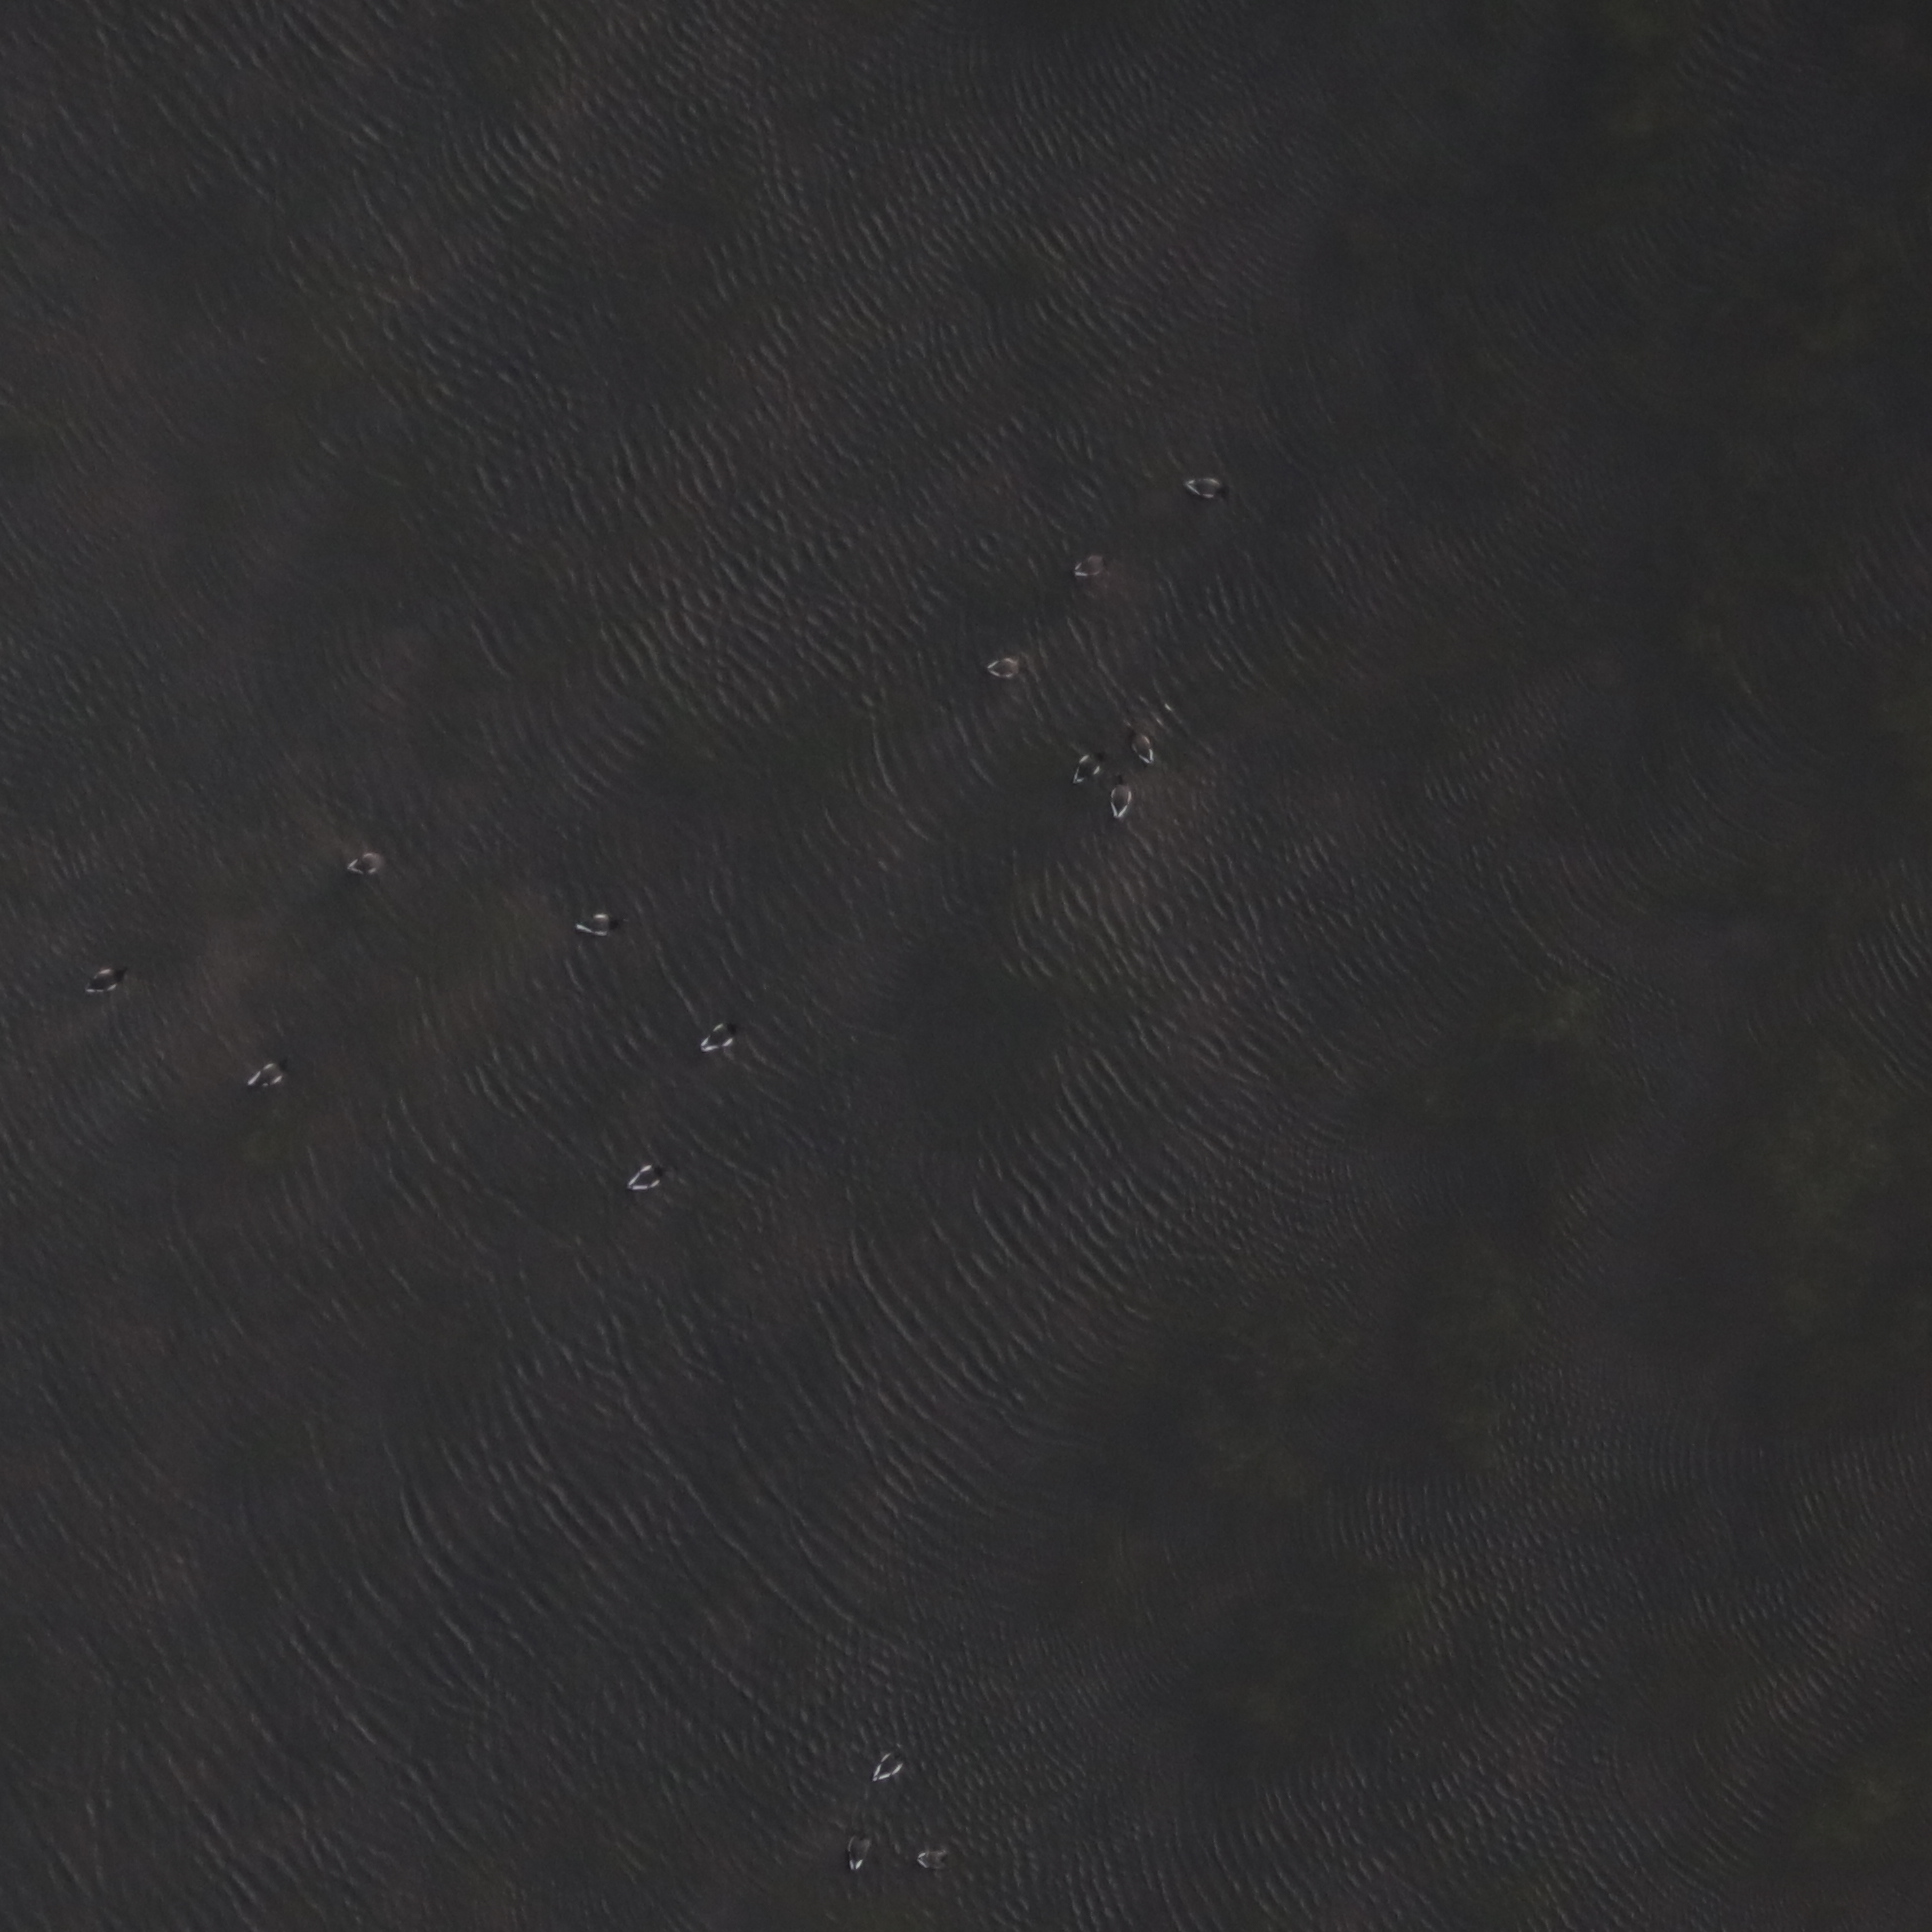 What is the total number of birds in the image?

15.